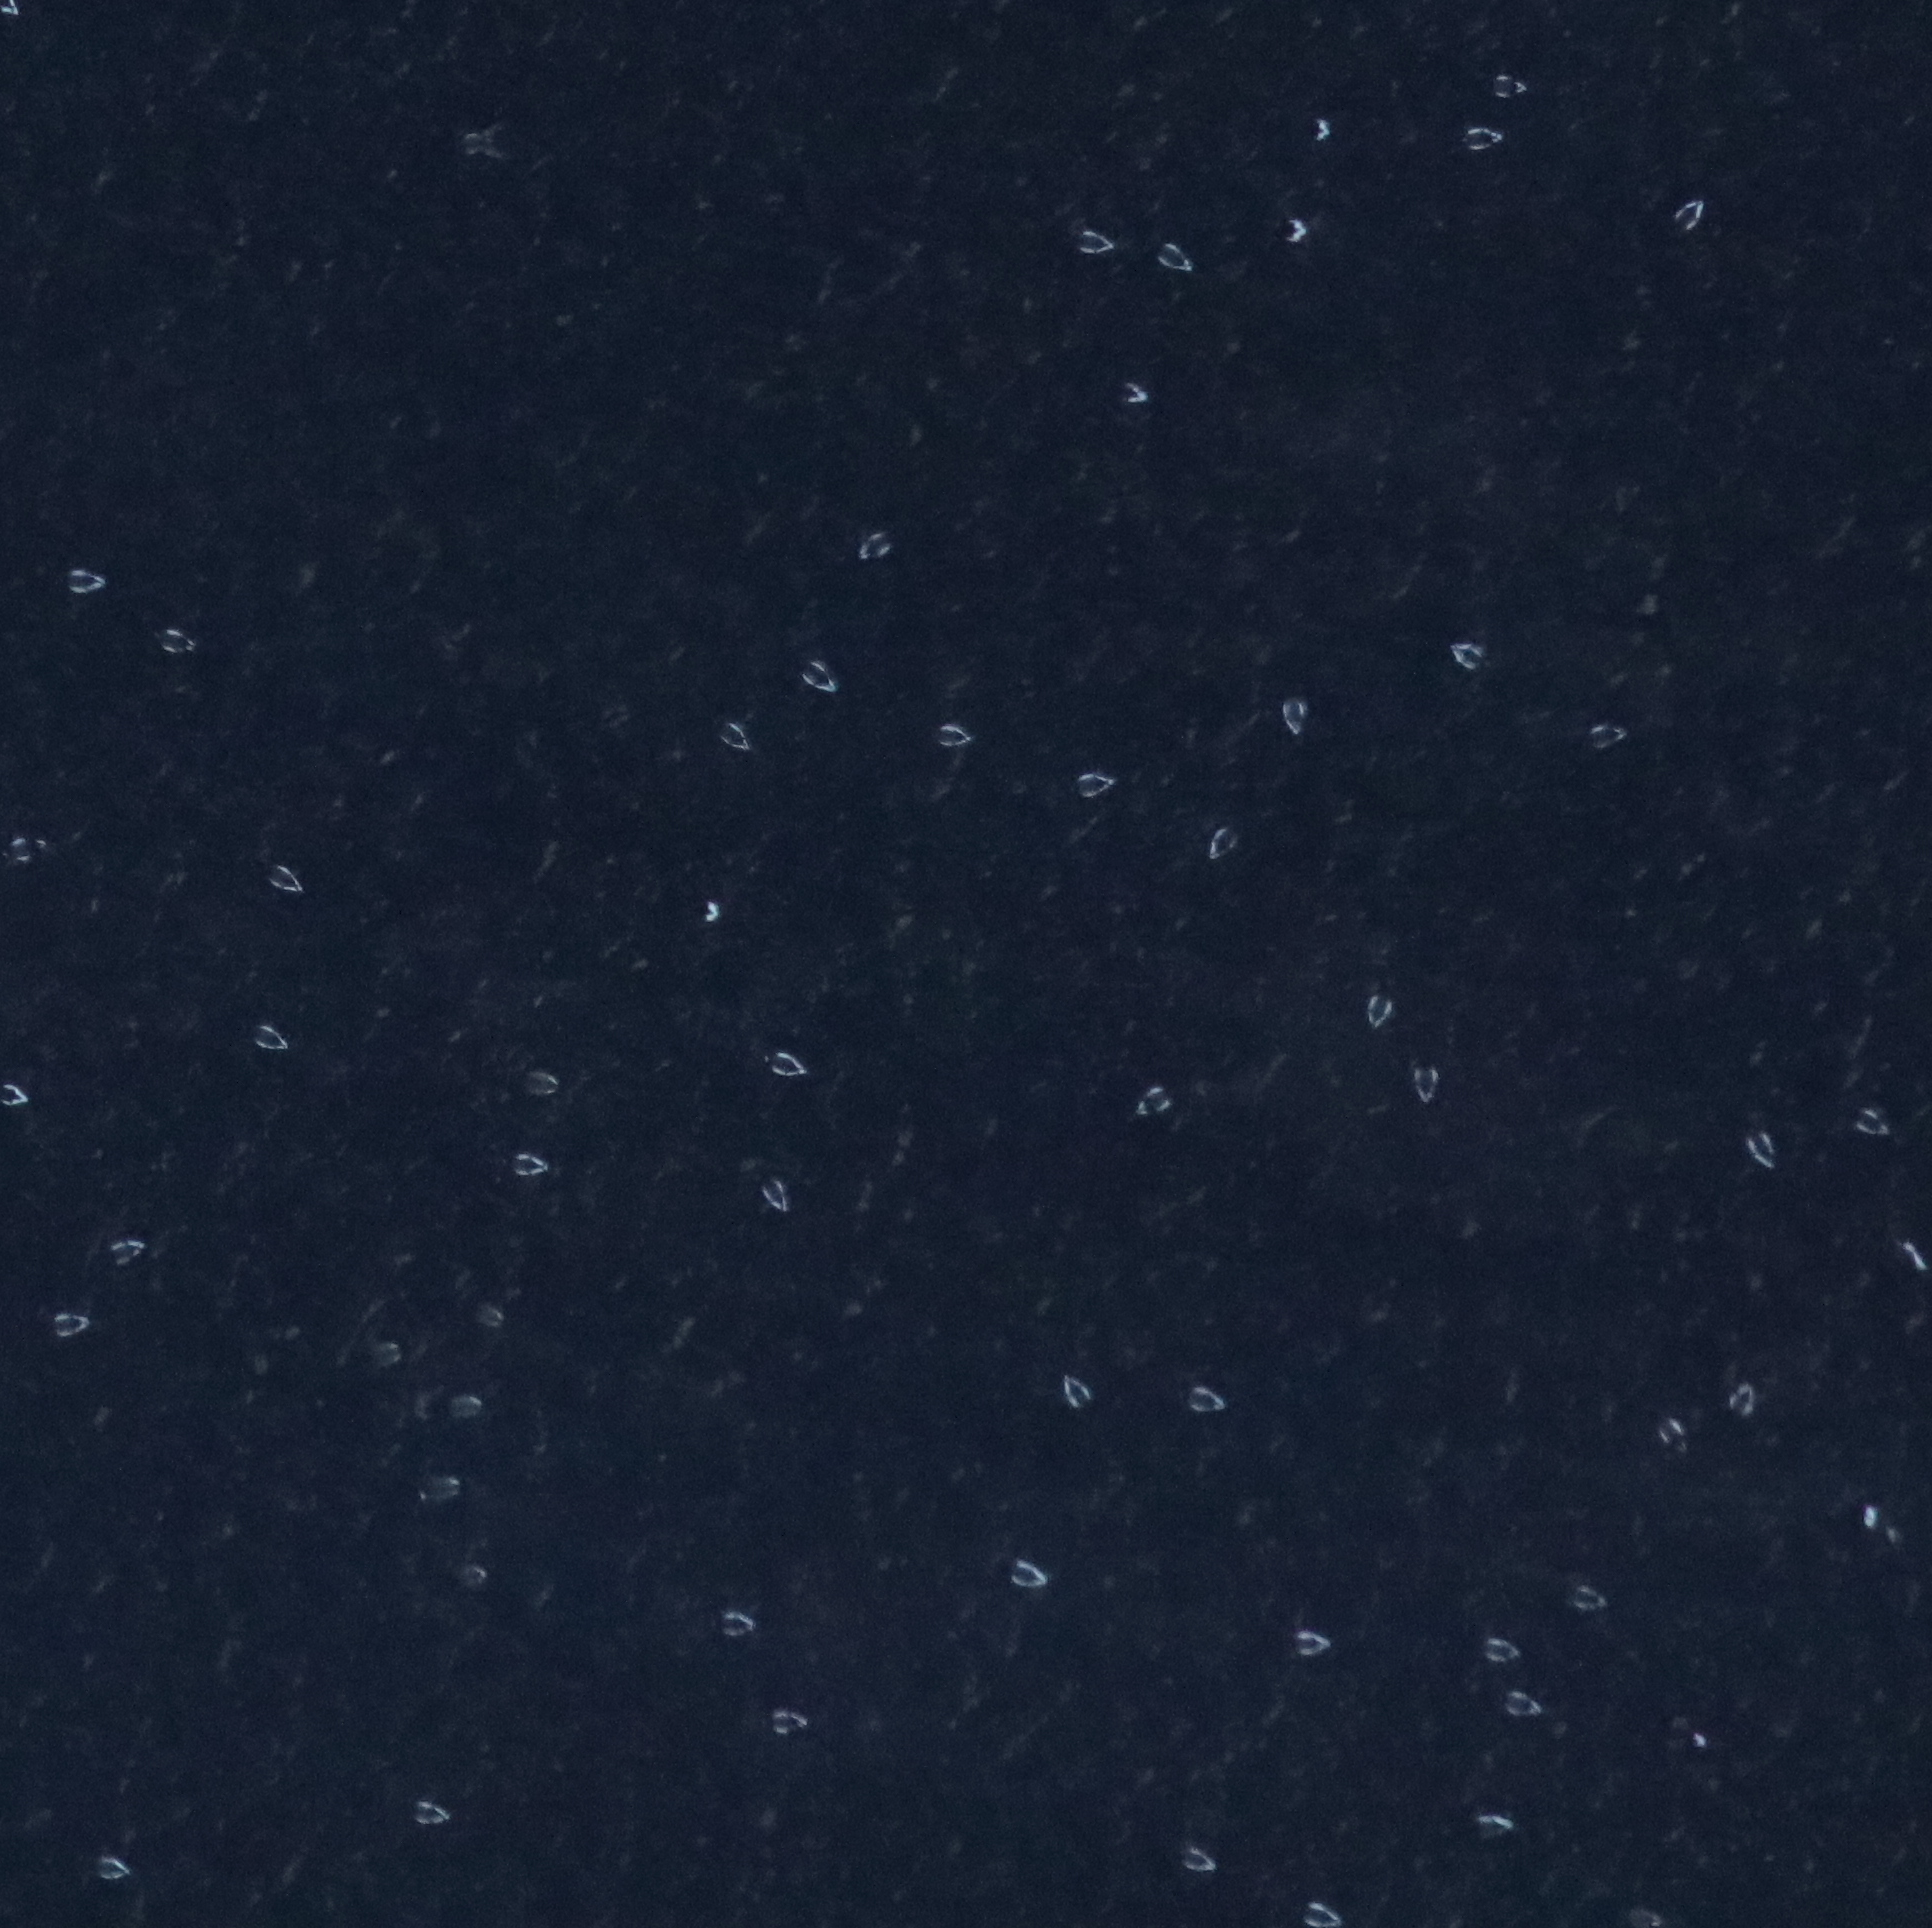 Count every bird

56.